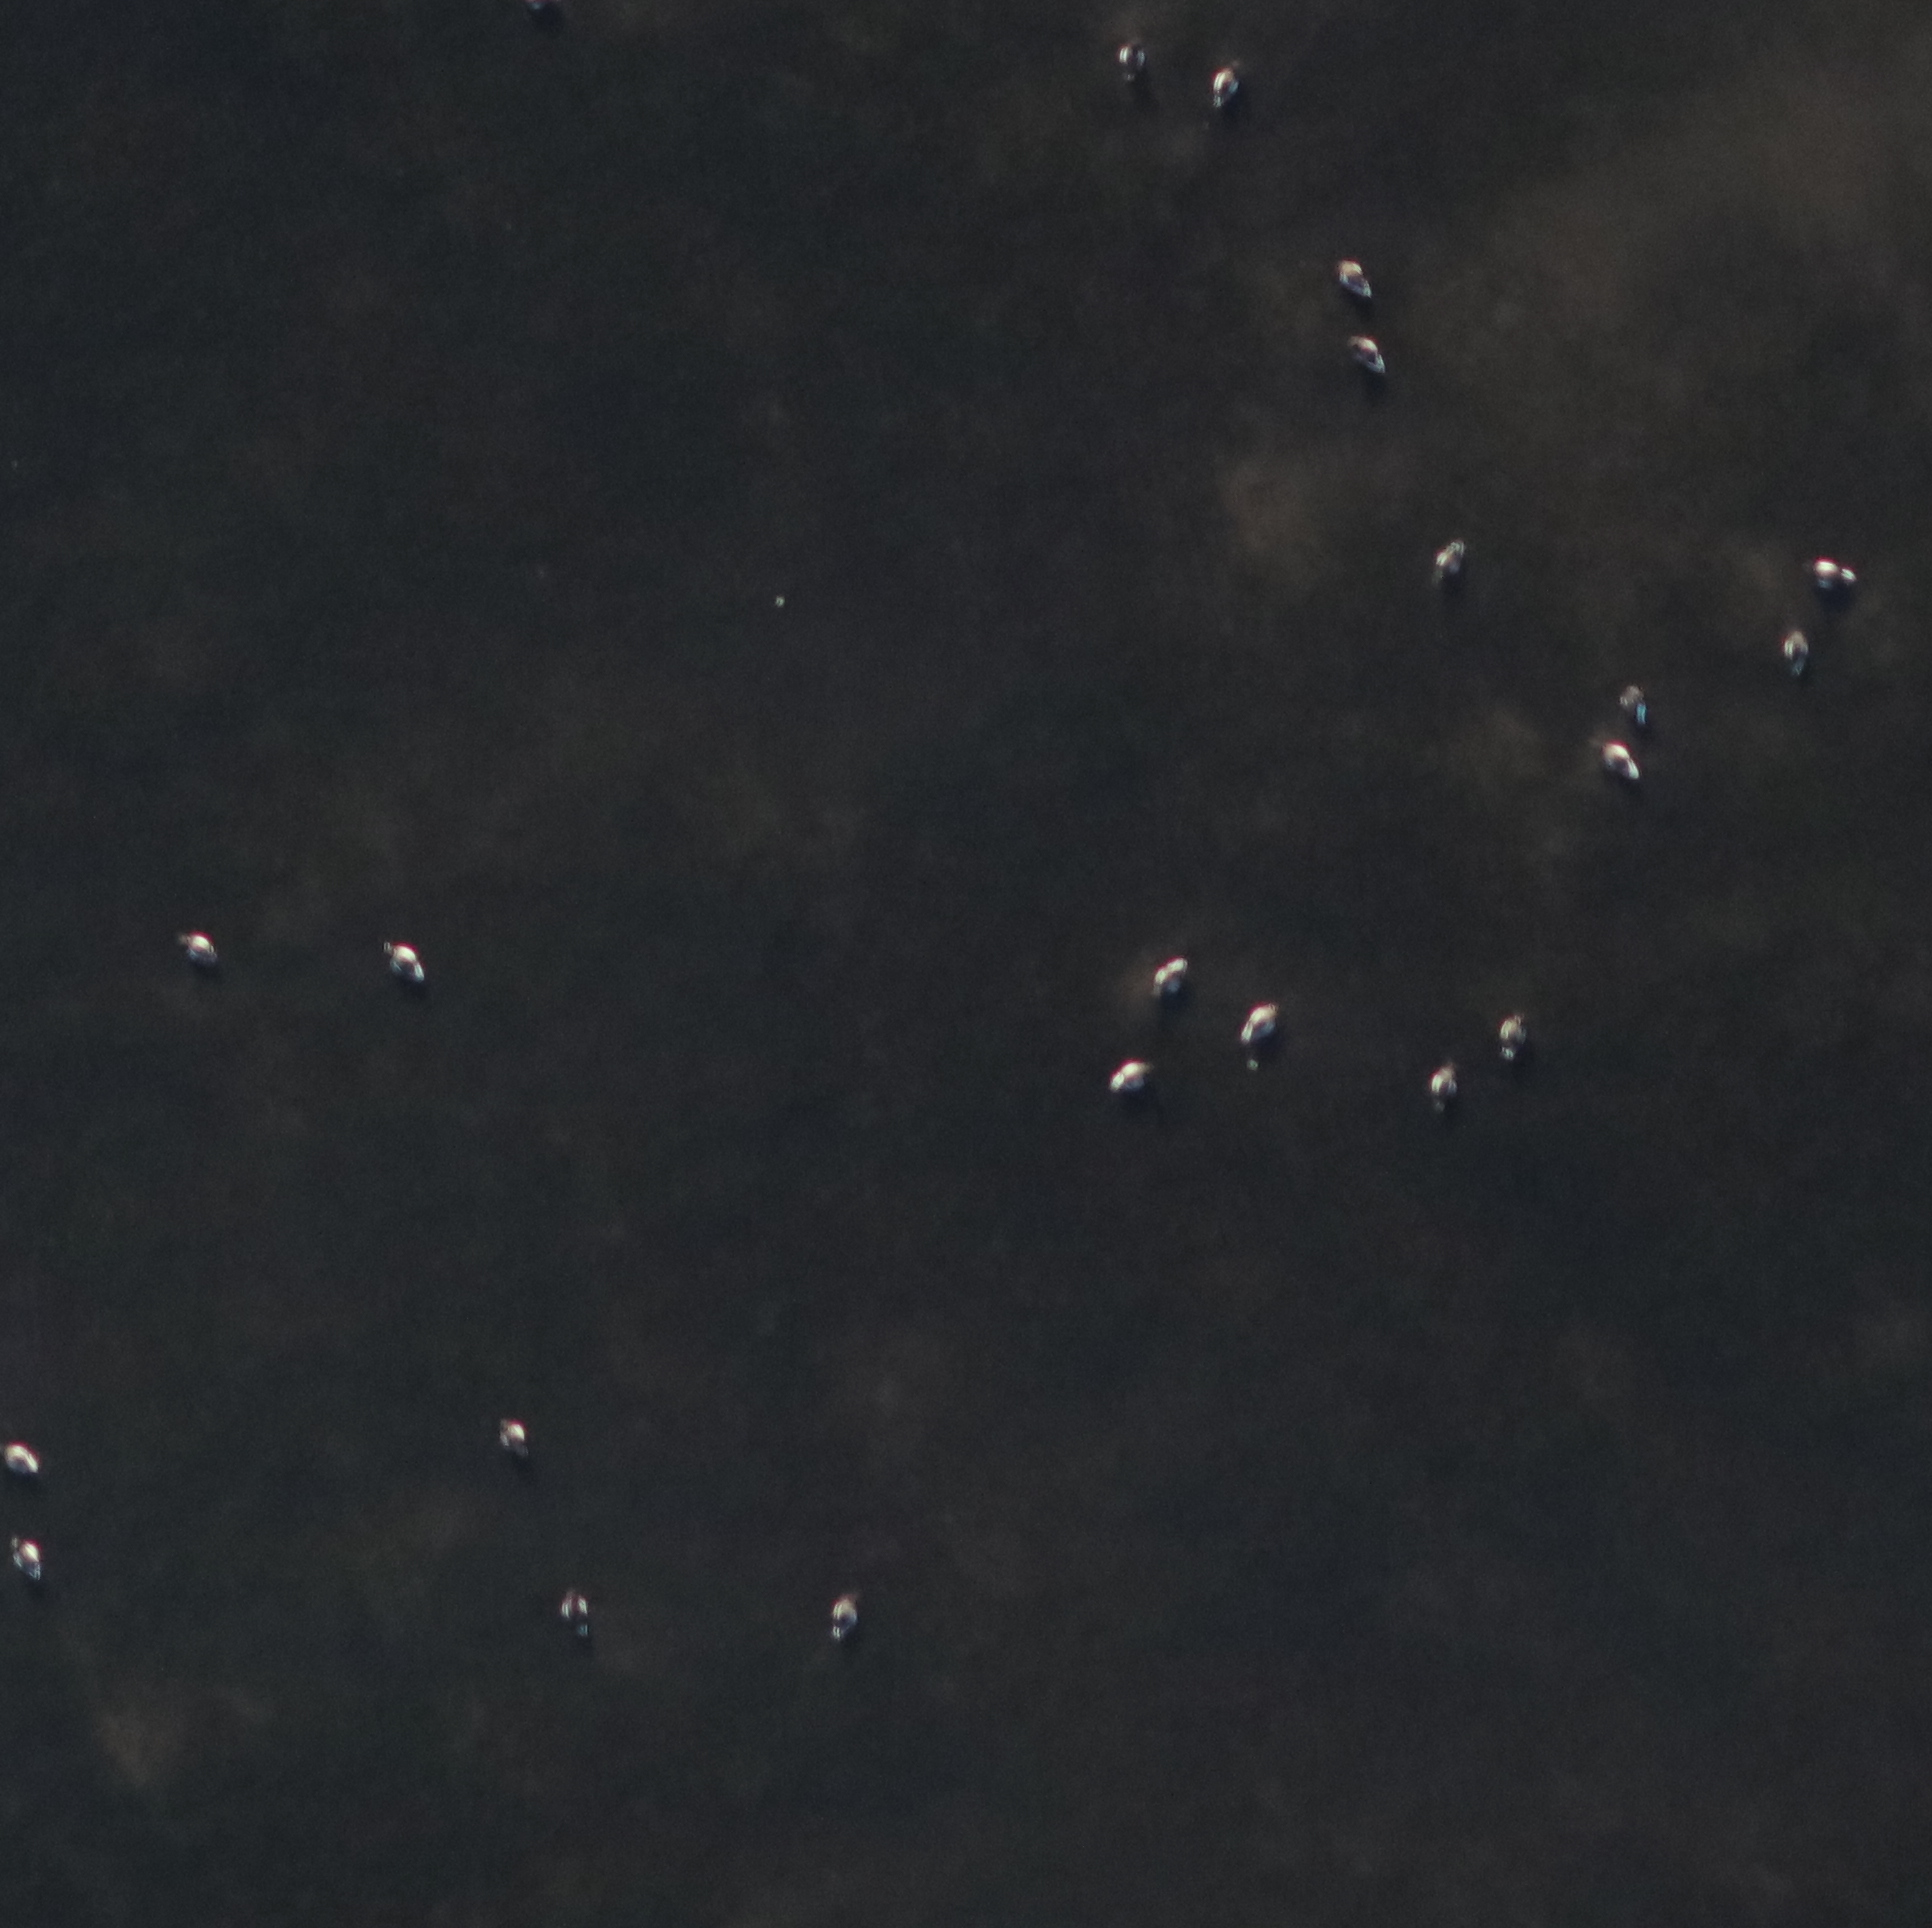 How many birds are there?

21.